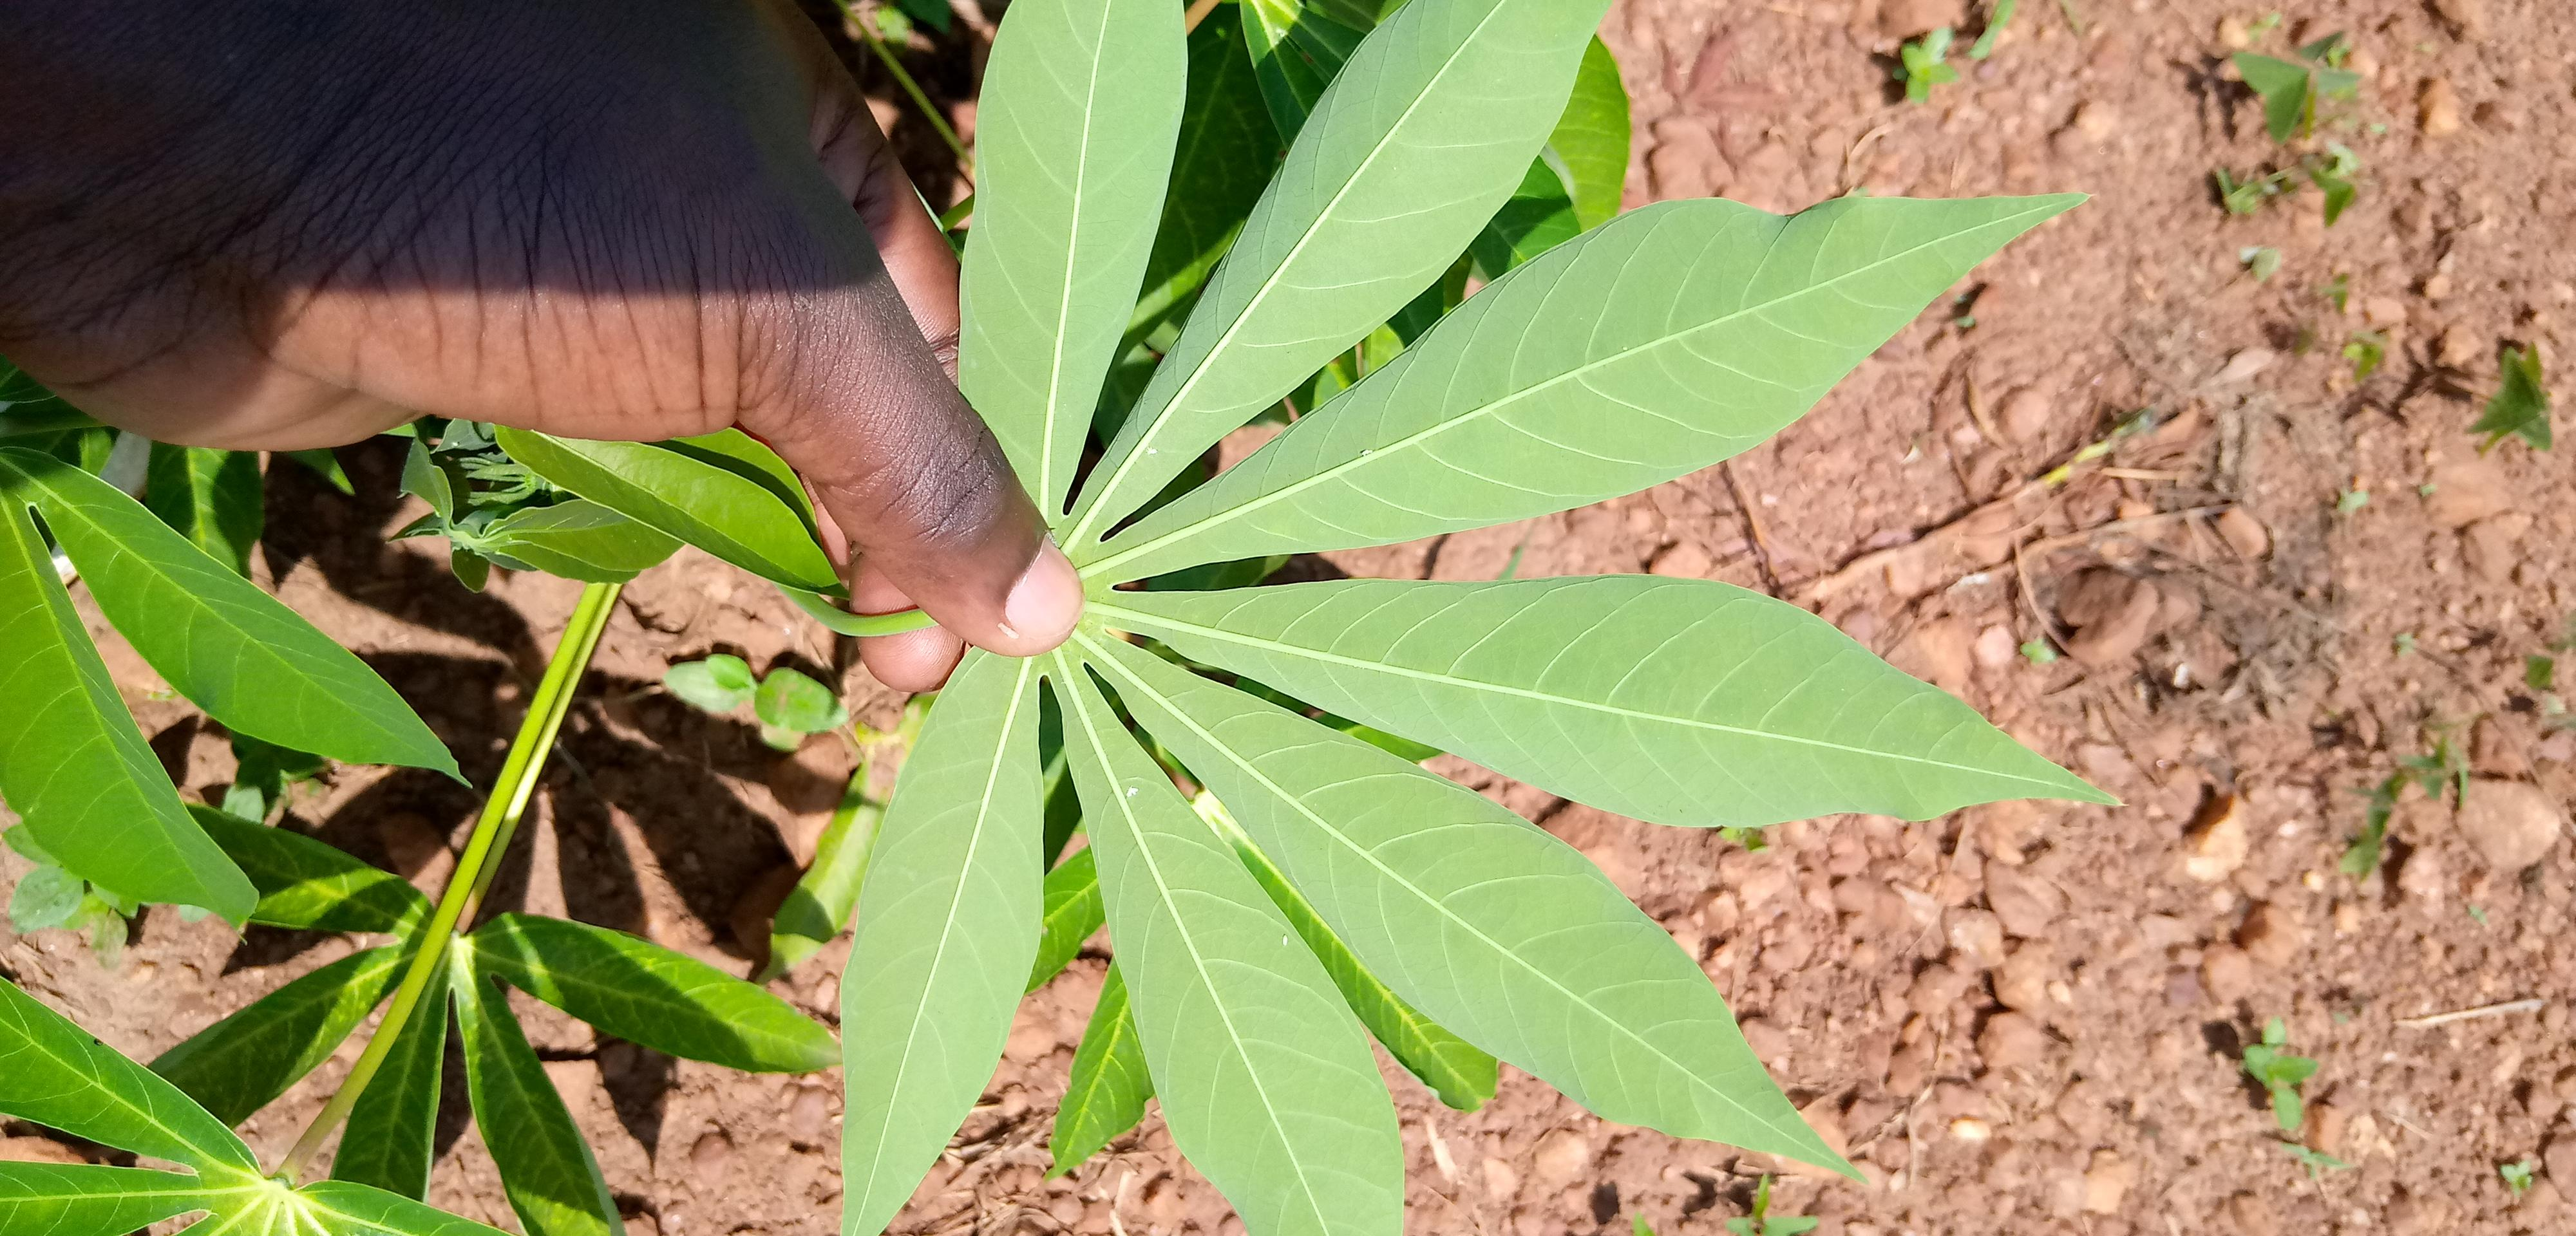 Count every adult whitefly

4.